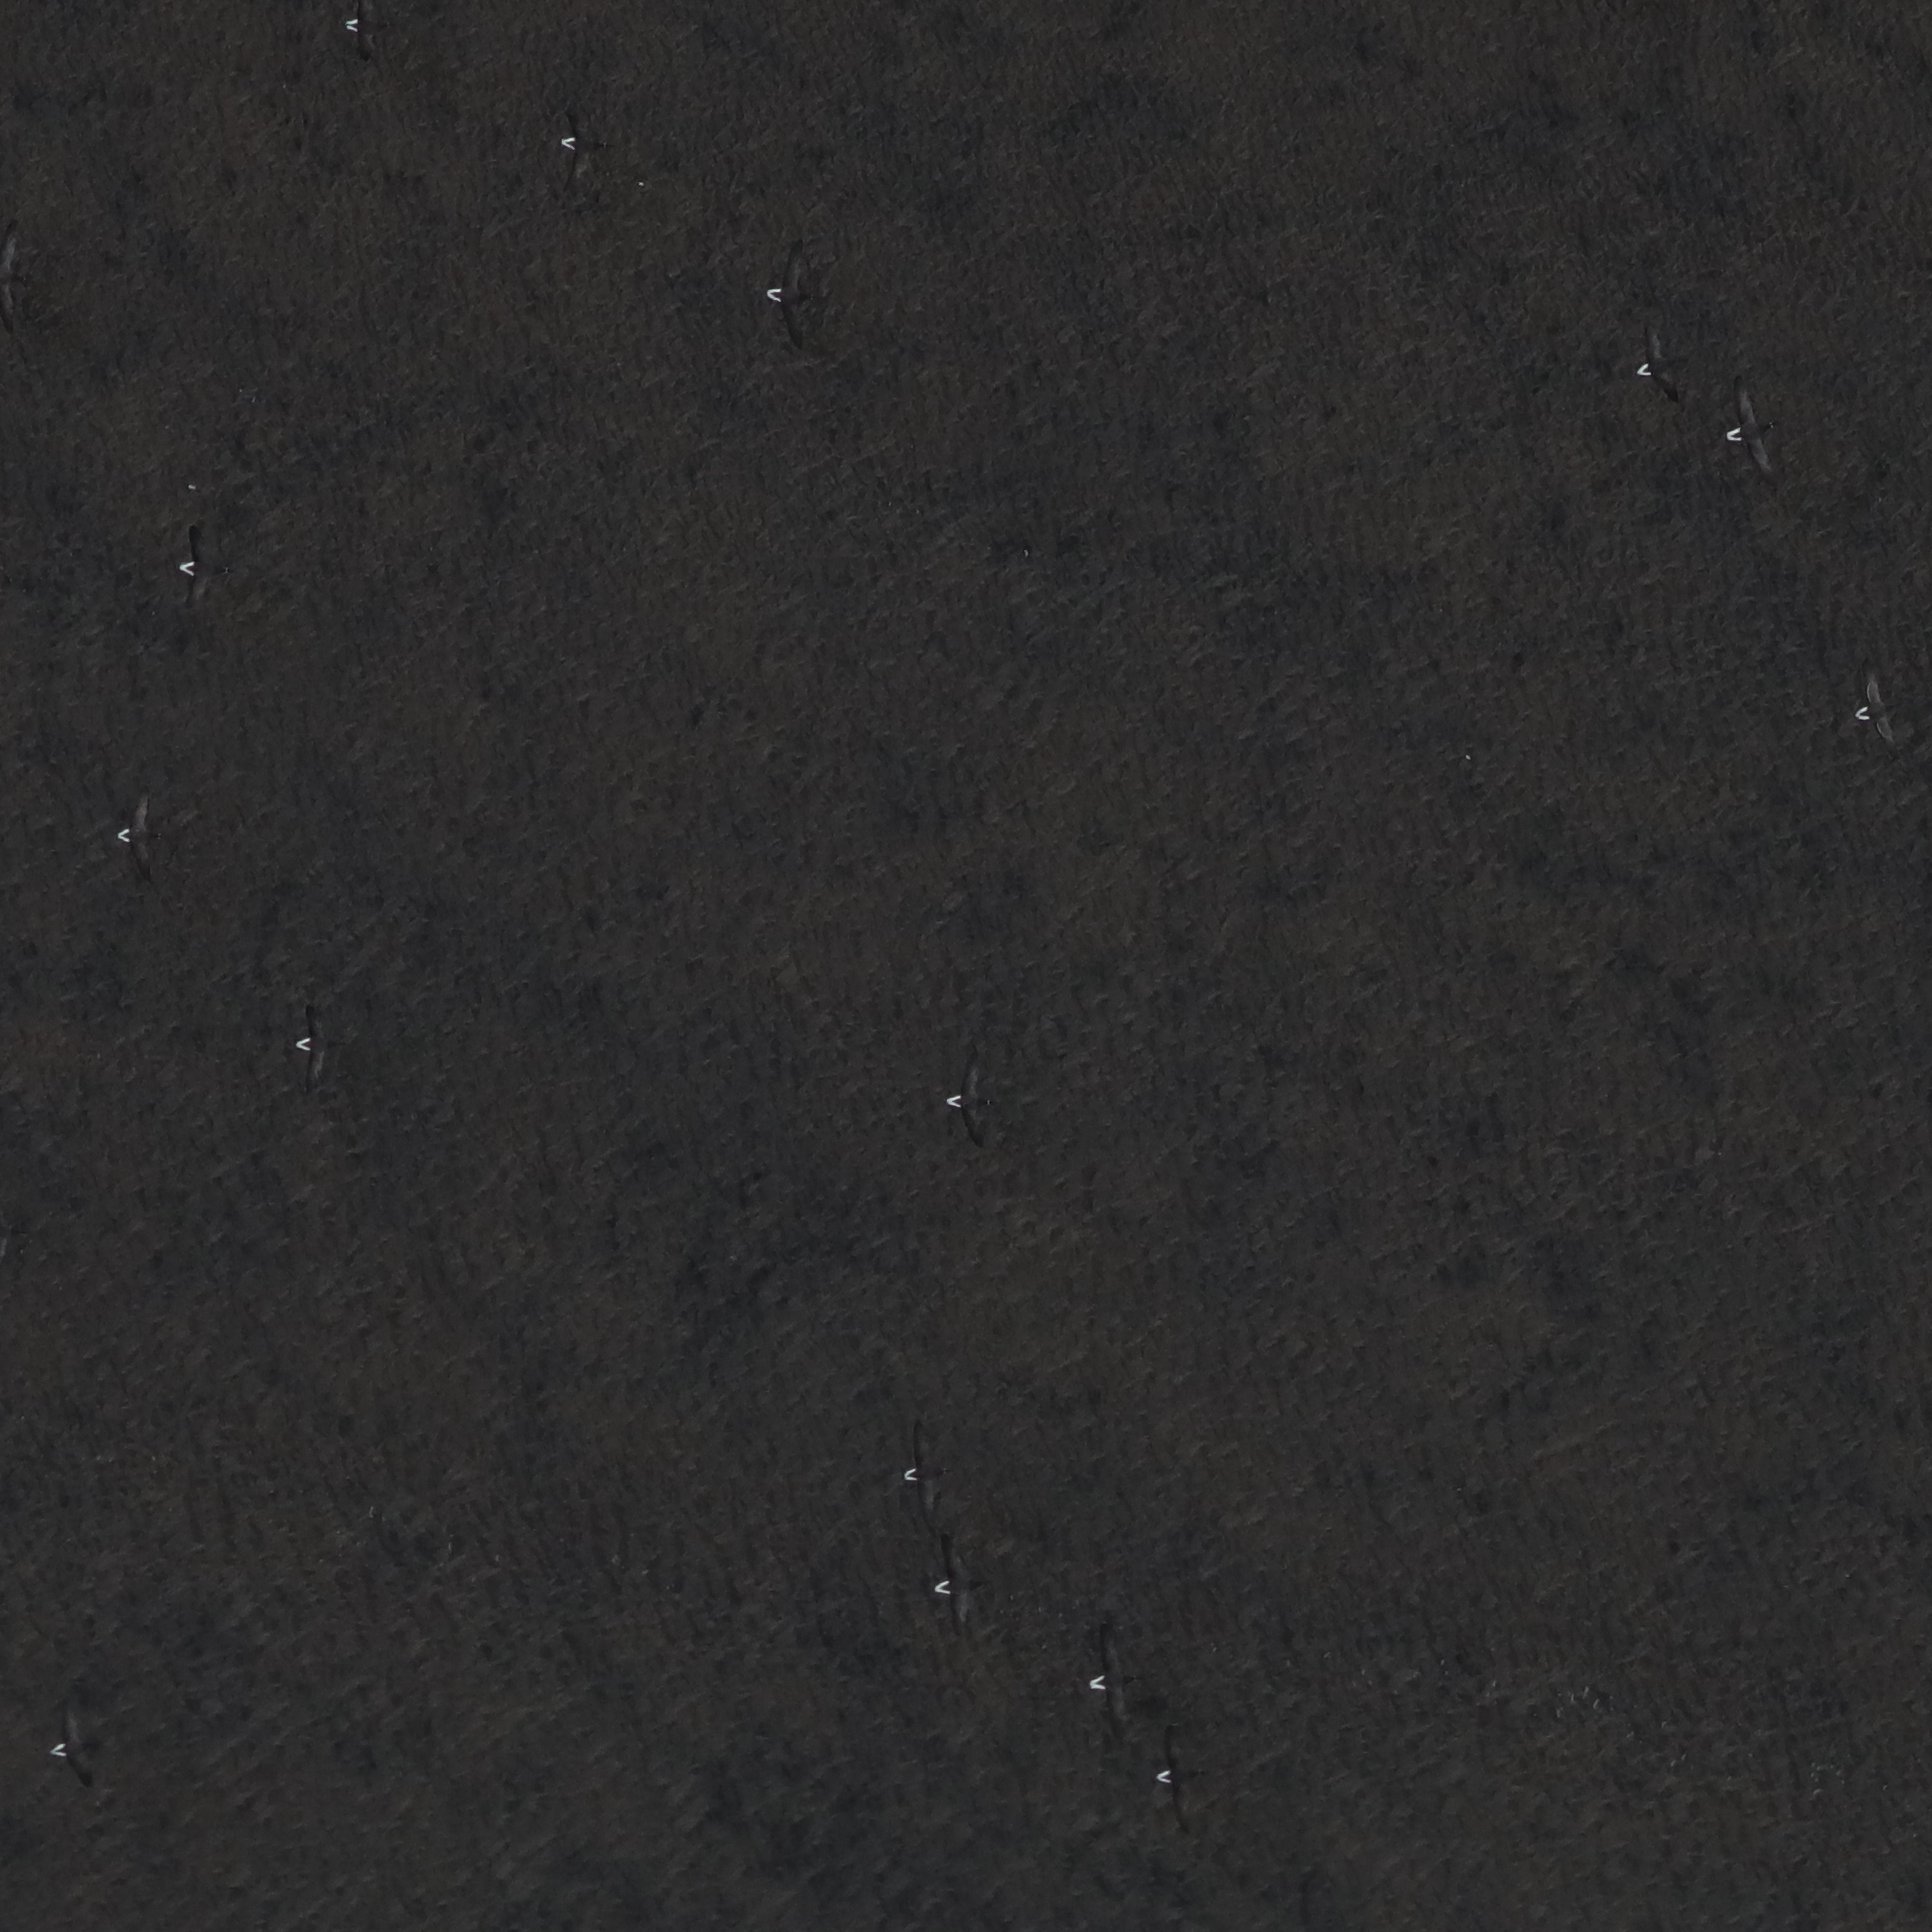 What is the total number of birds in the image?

16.